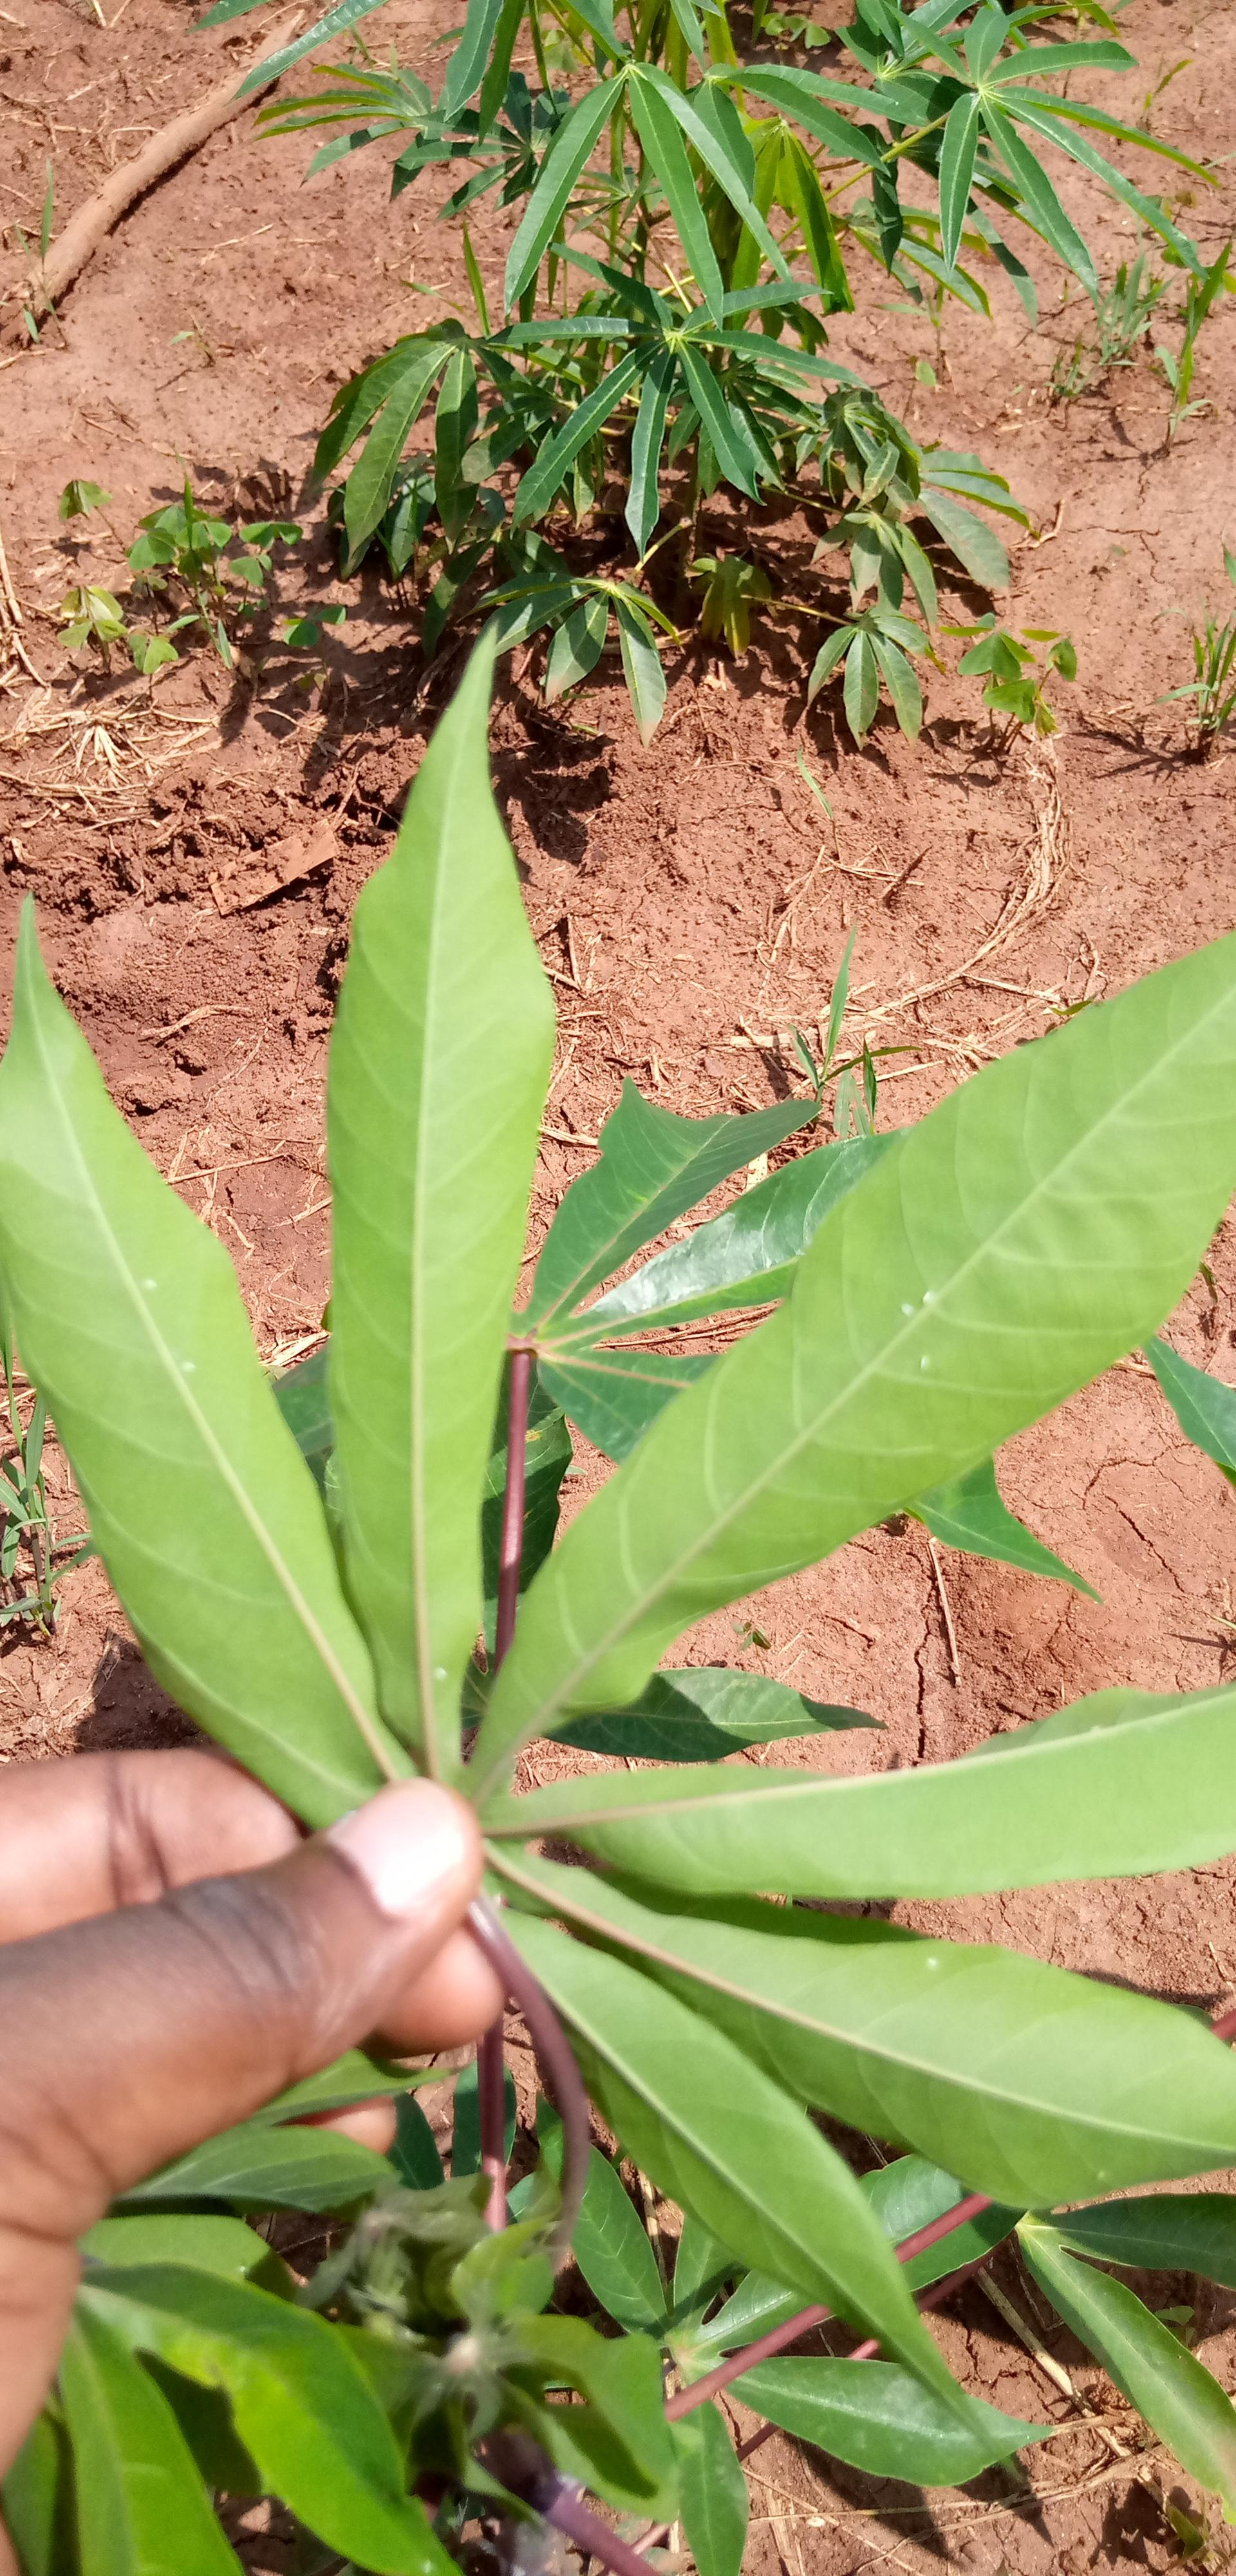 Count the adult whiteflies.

9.